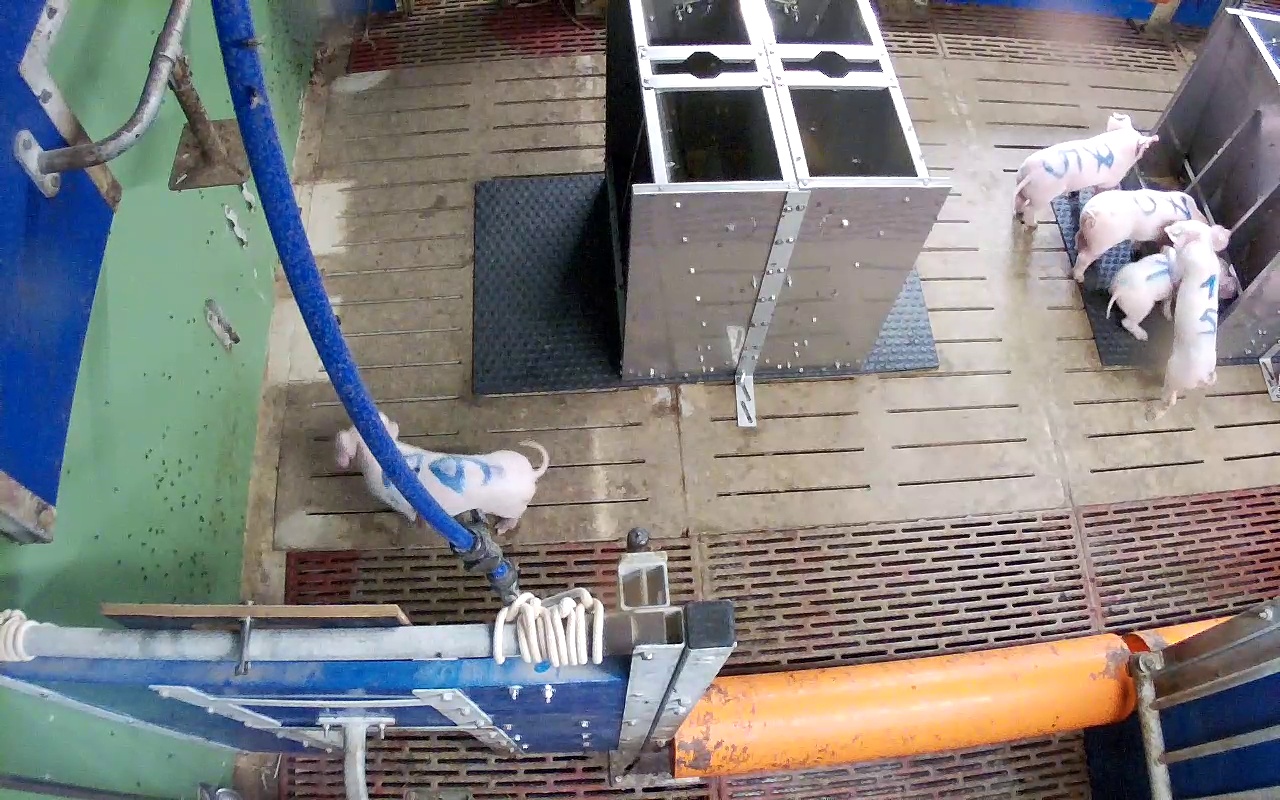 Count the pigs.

5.